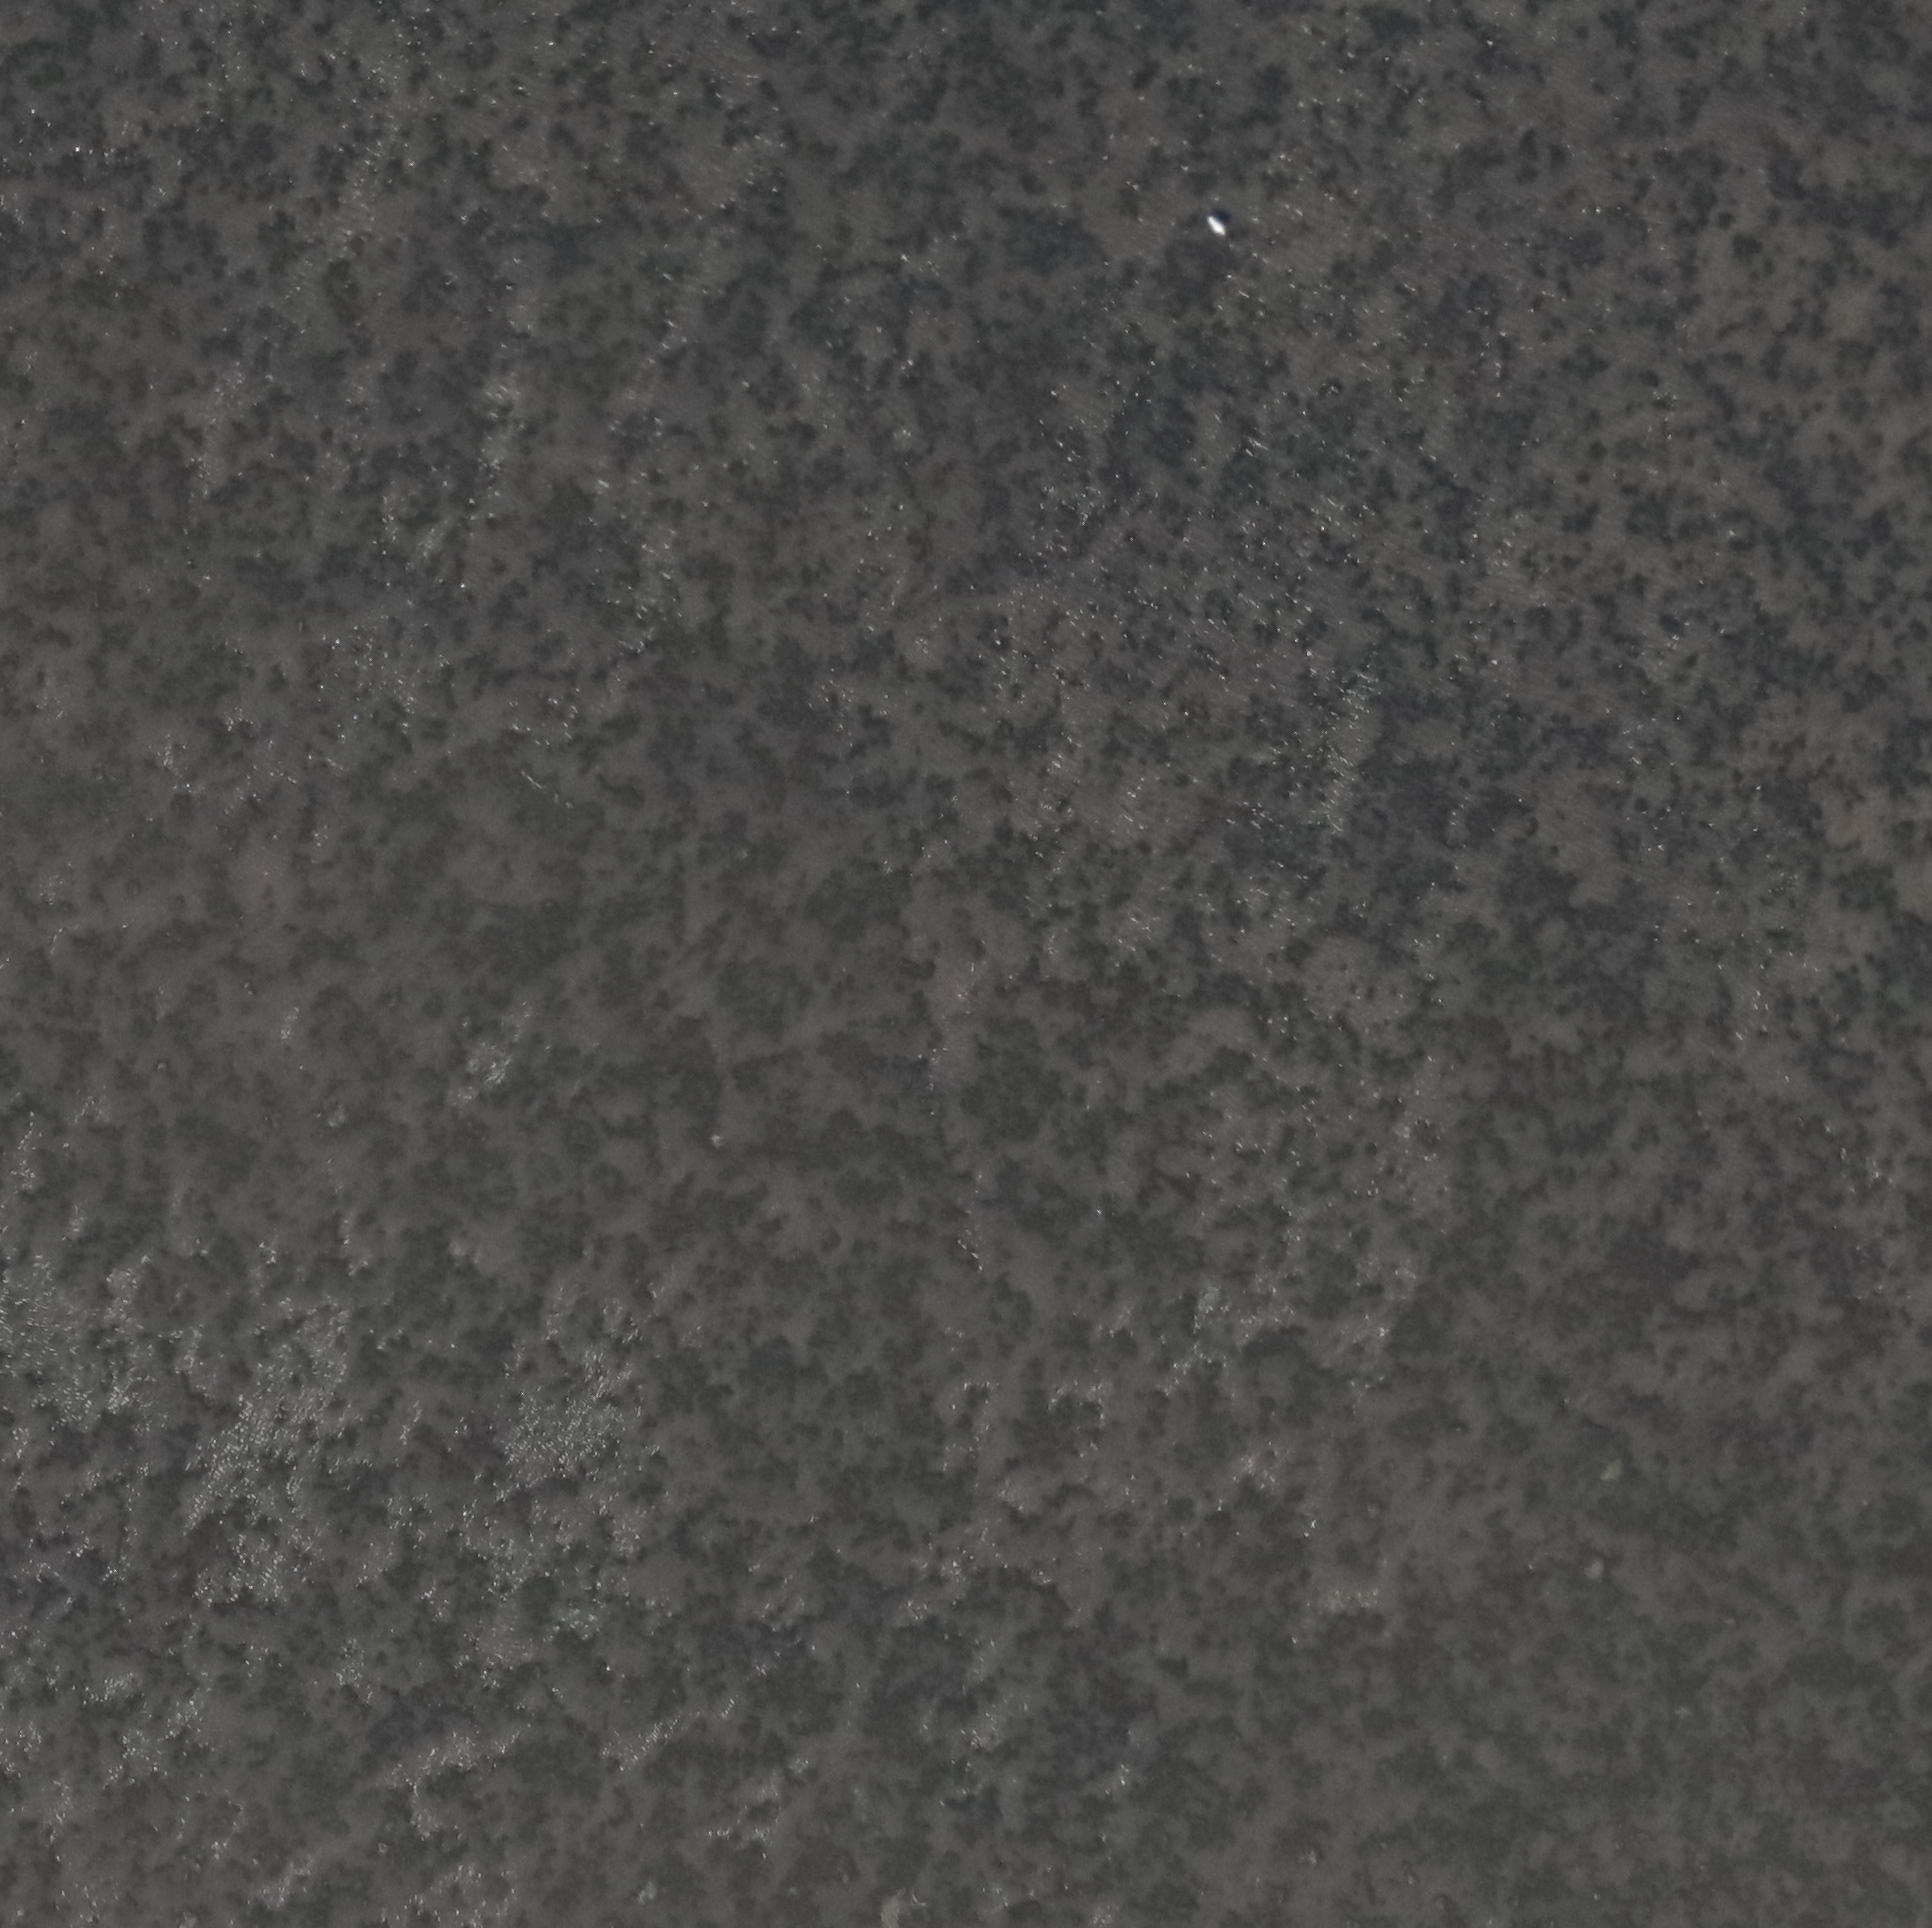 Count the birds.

1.